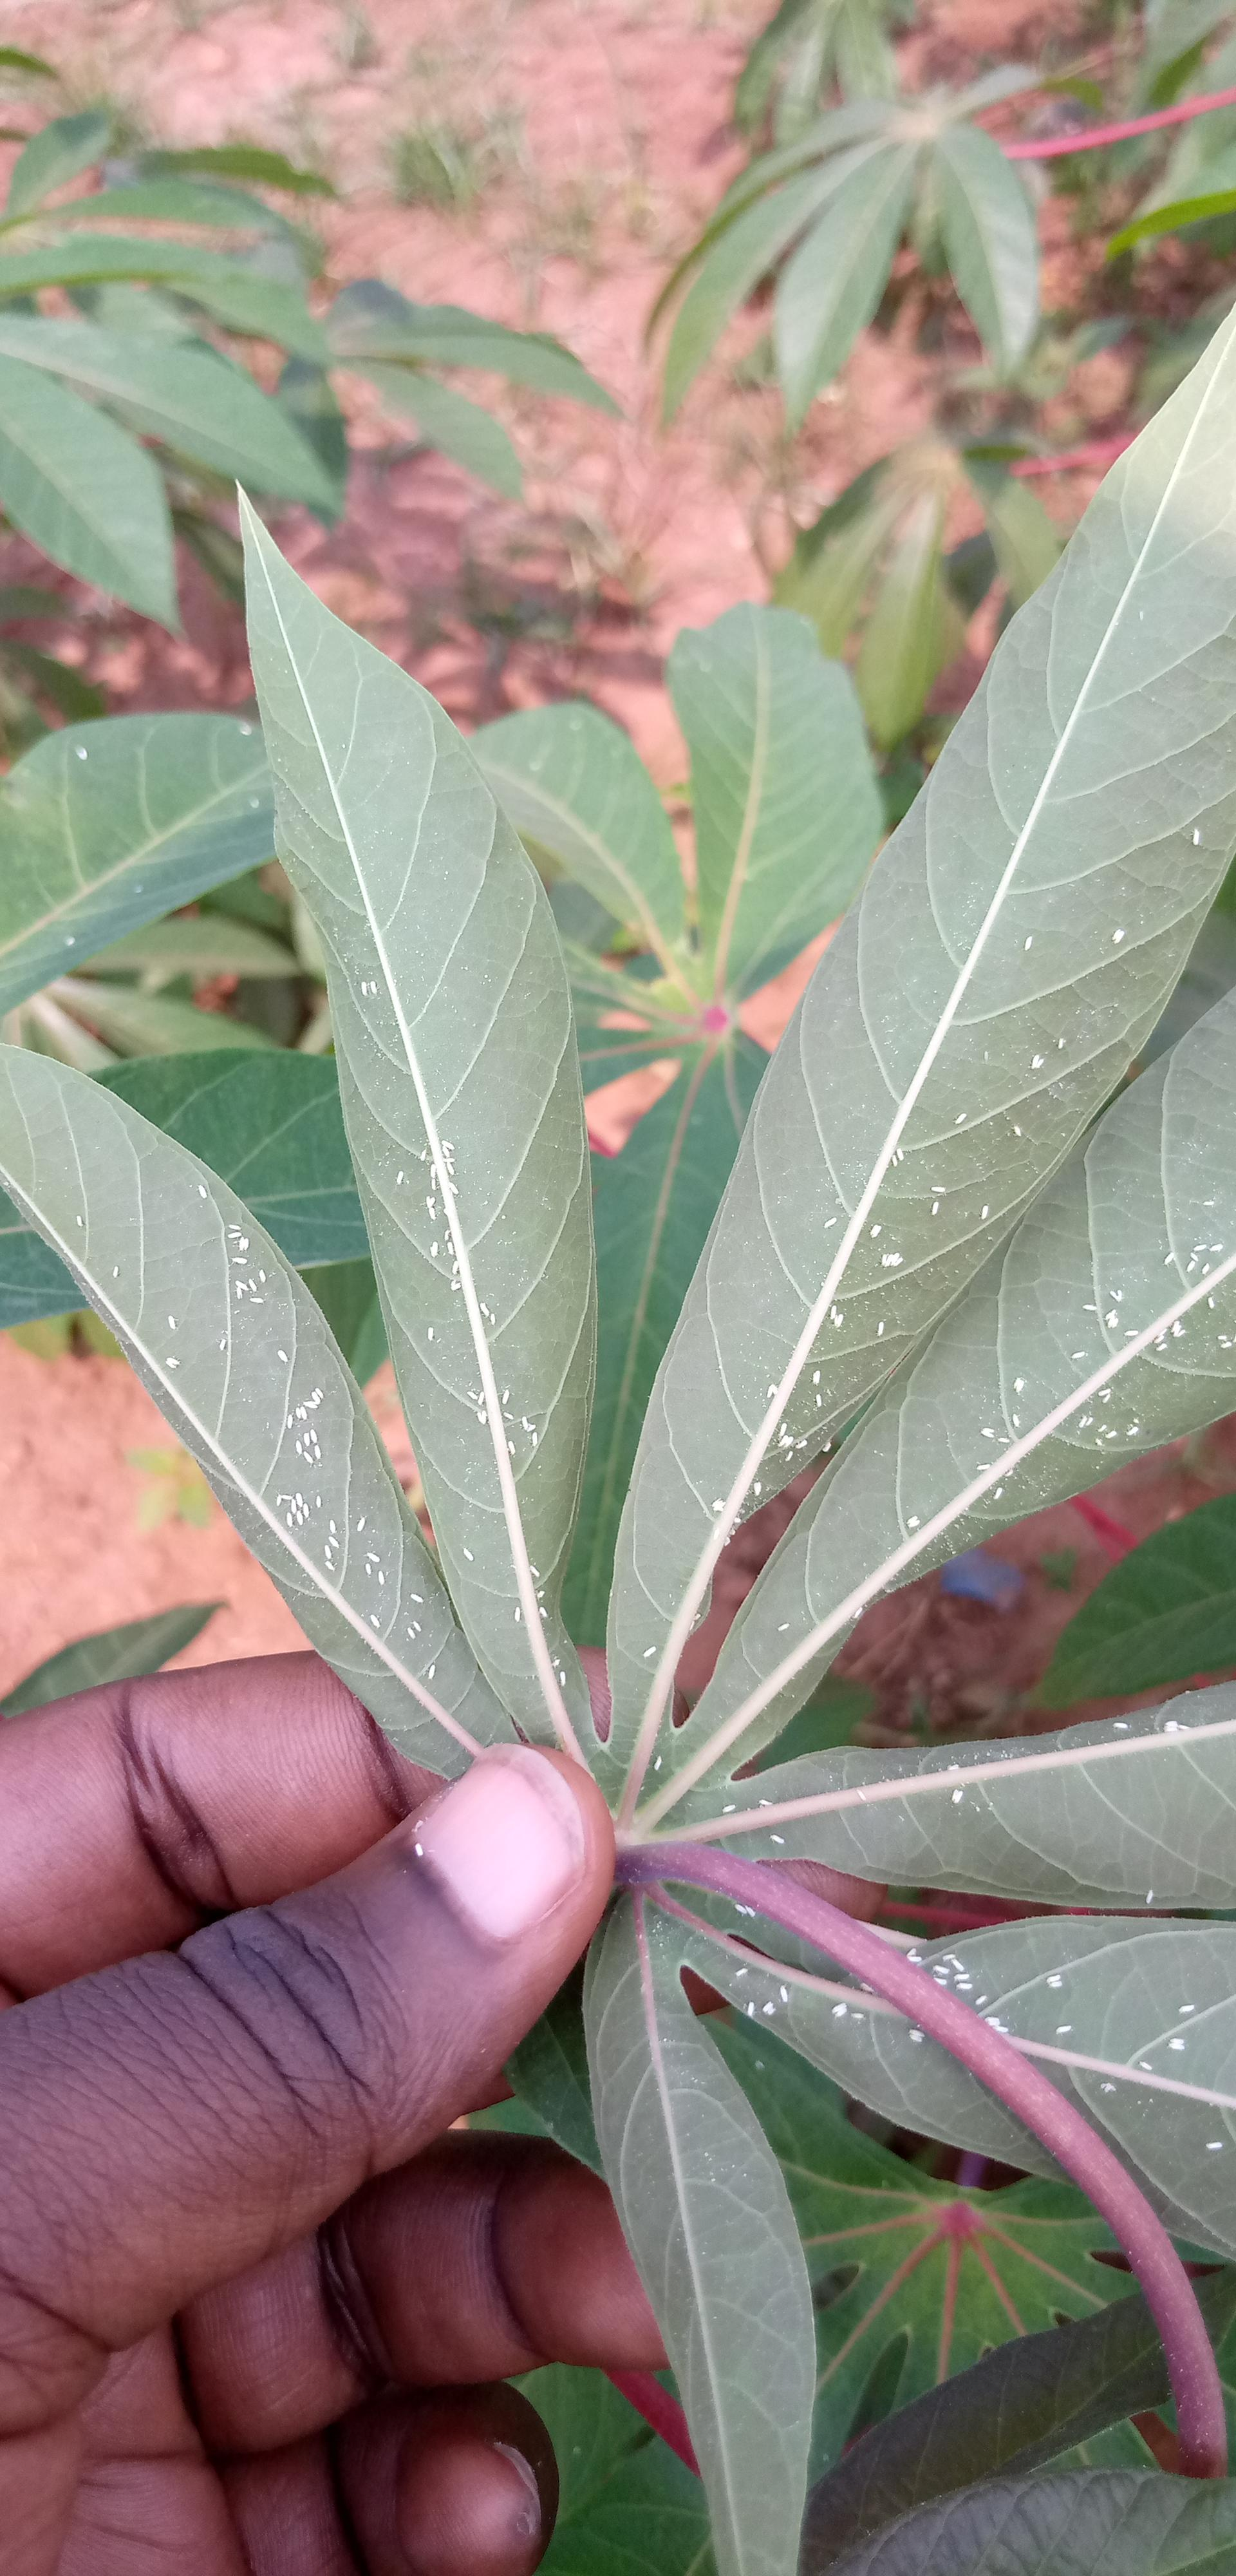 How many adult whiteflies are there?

214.